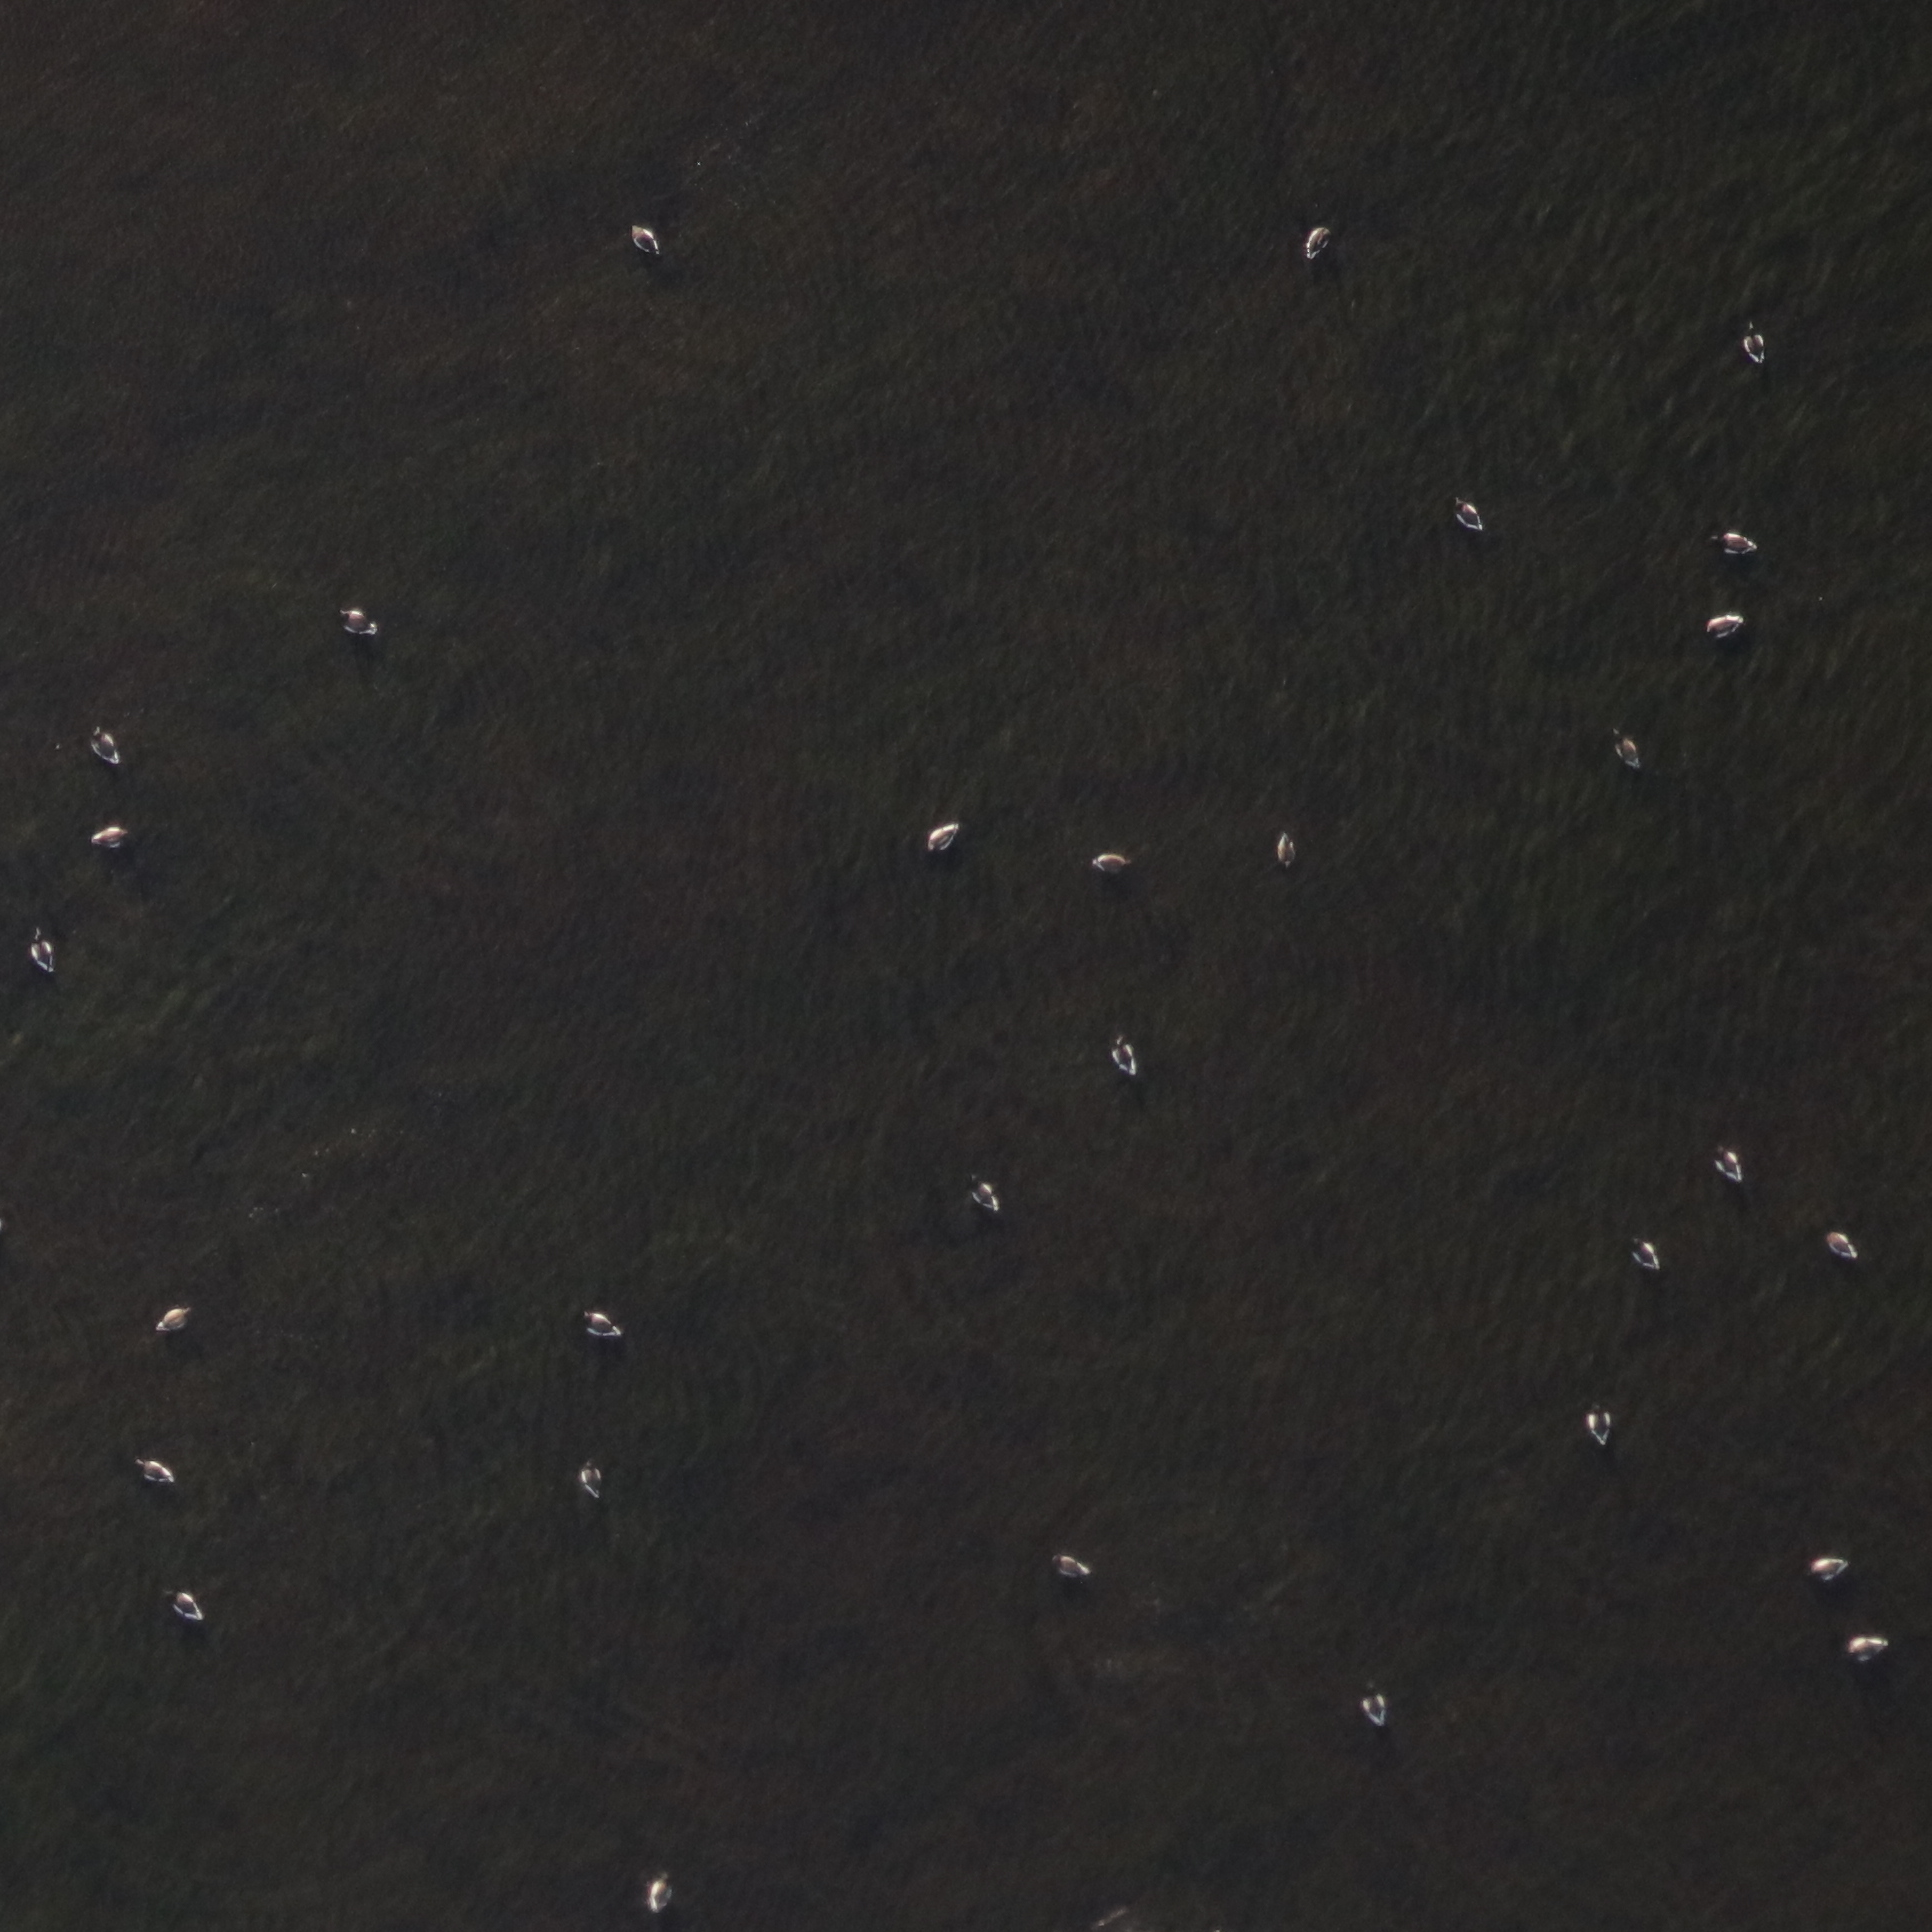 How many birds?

30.